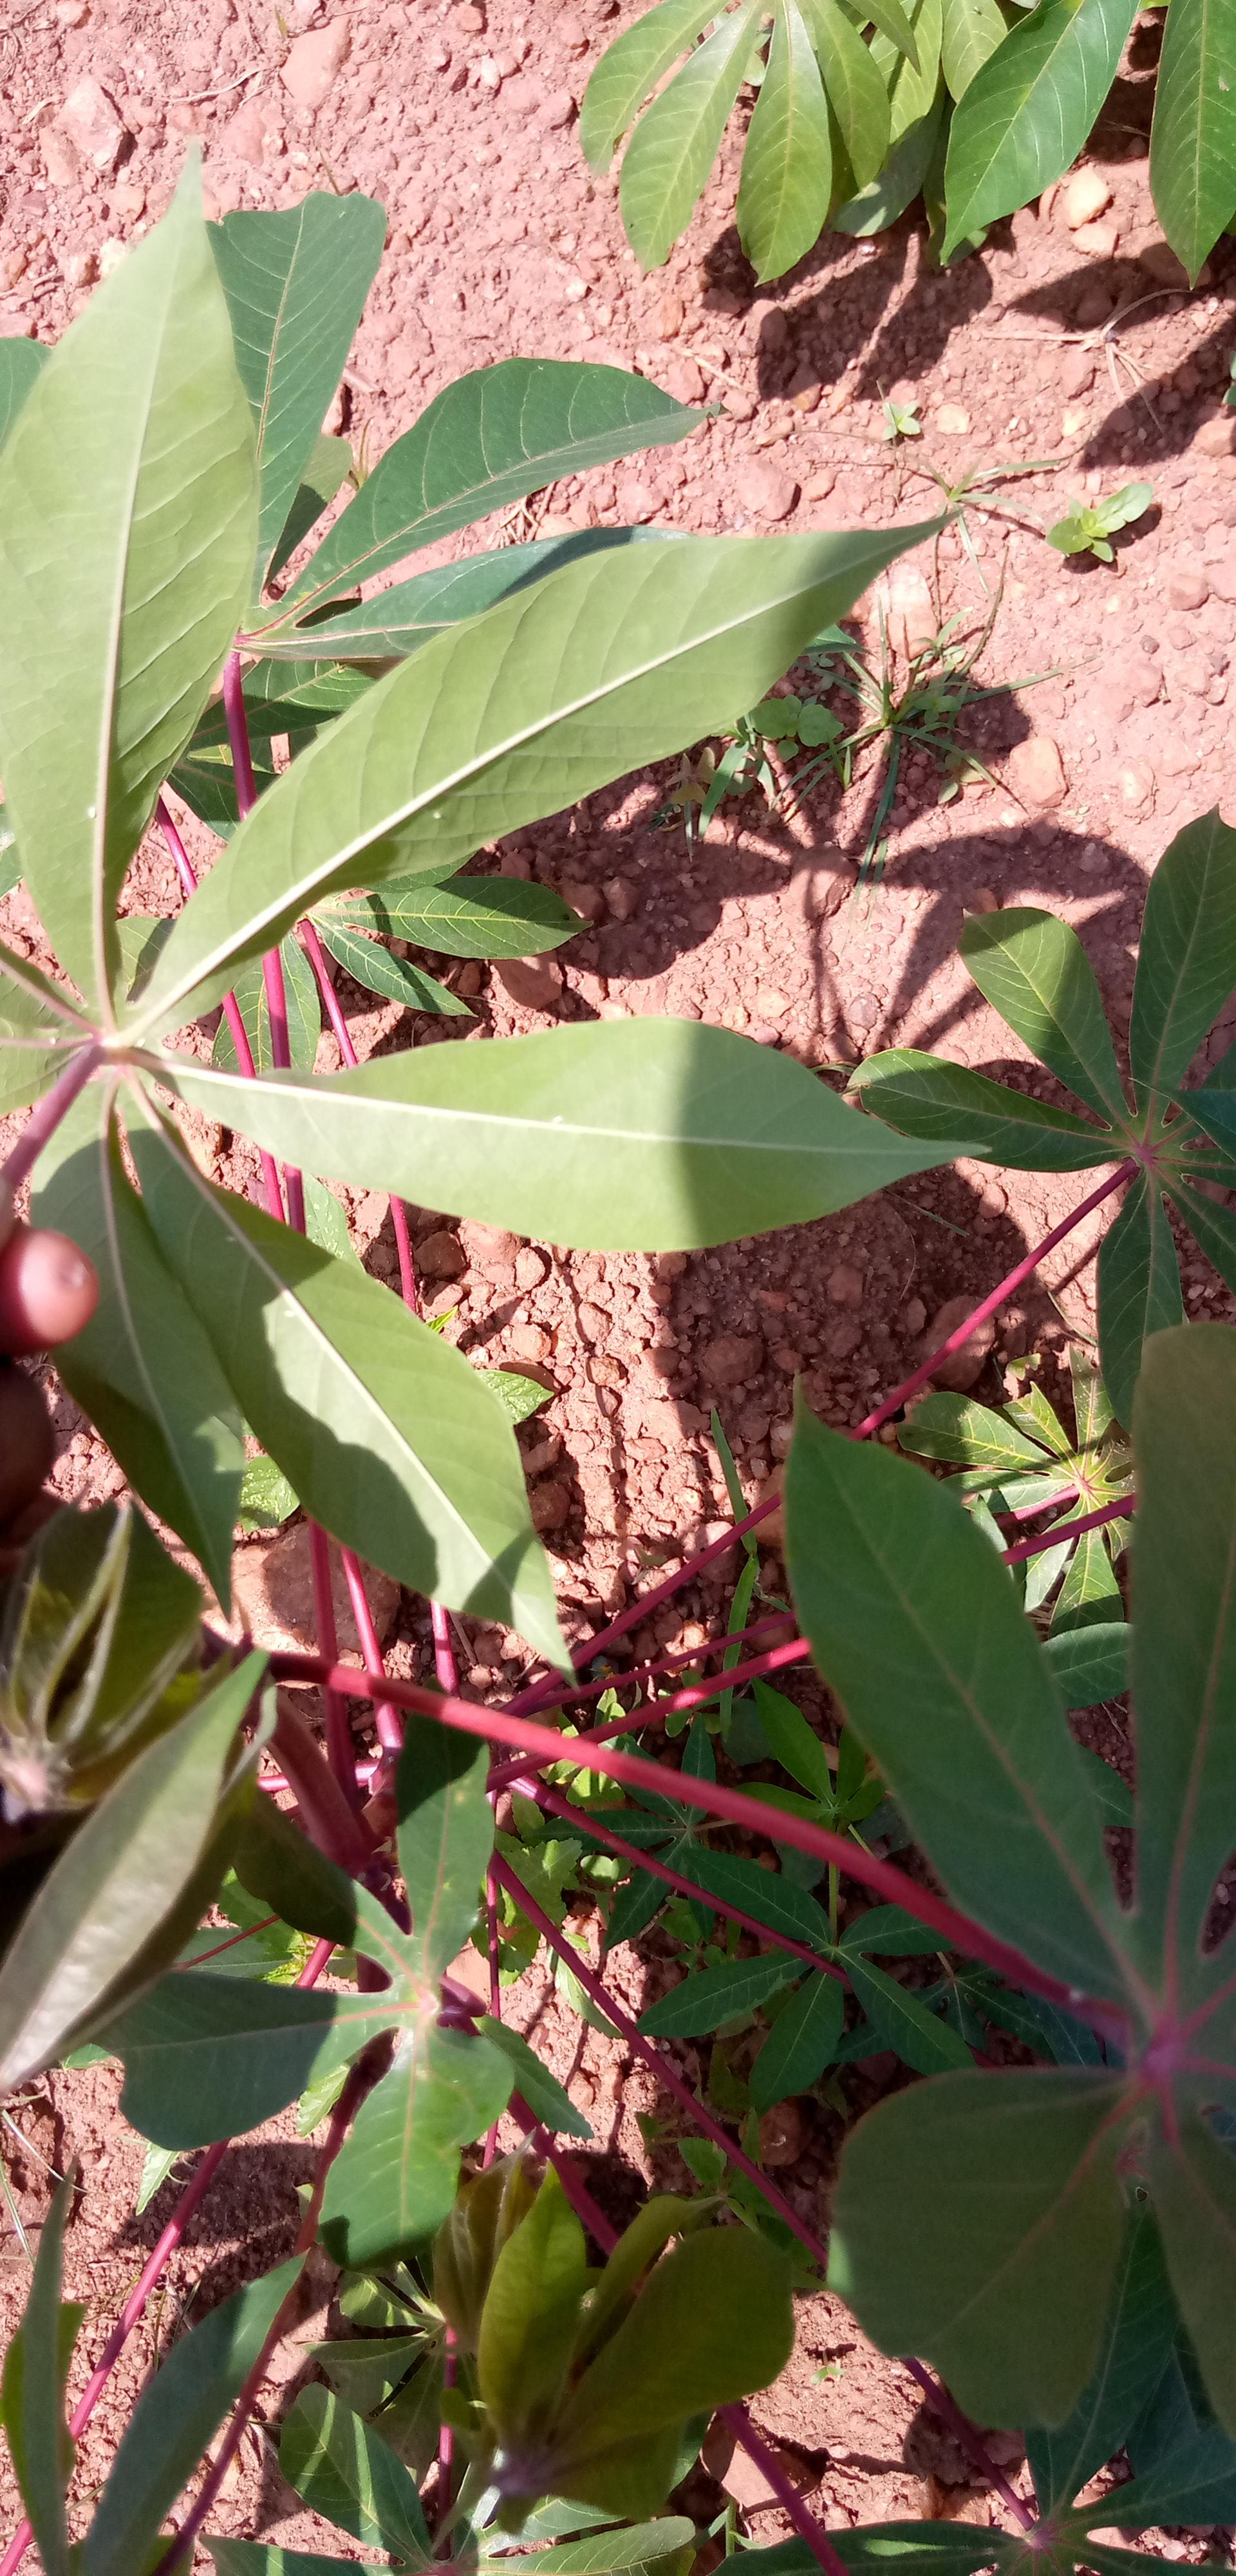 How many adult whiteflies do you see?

4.